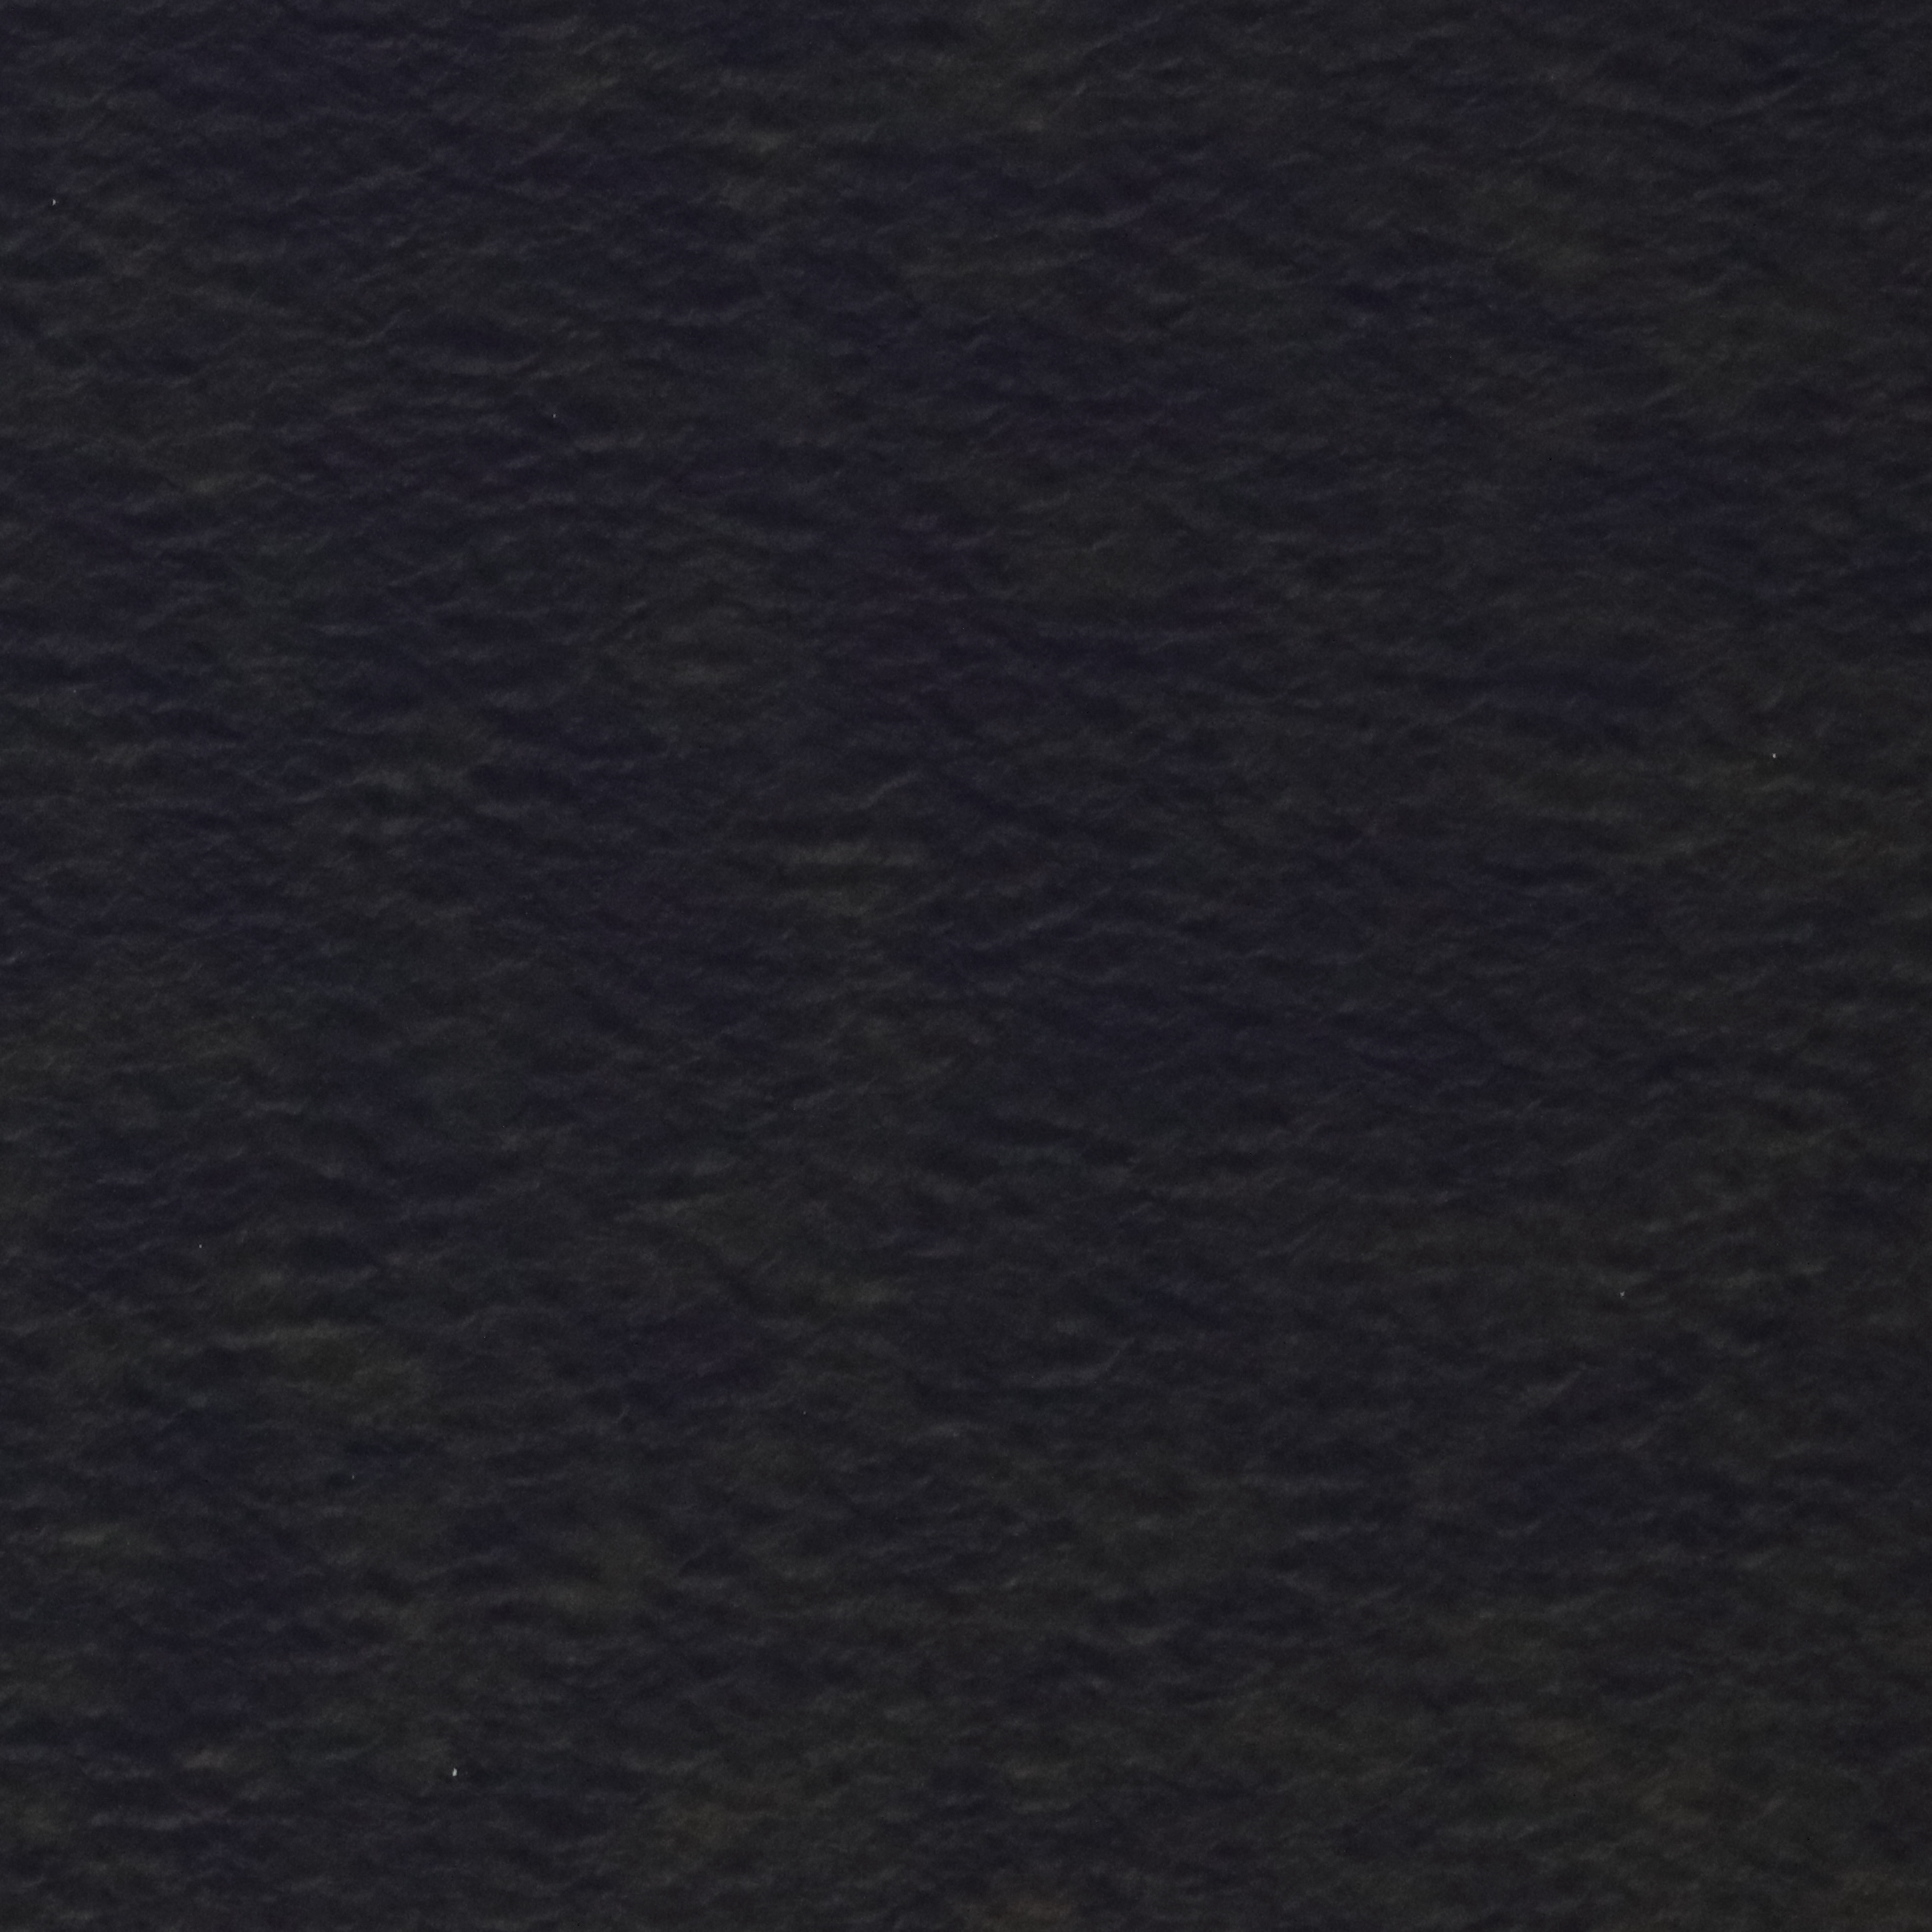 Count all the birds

0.